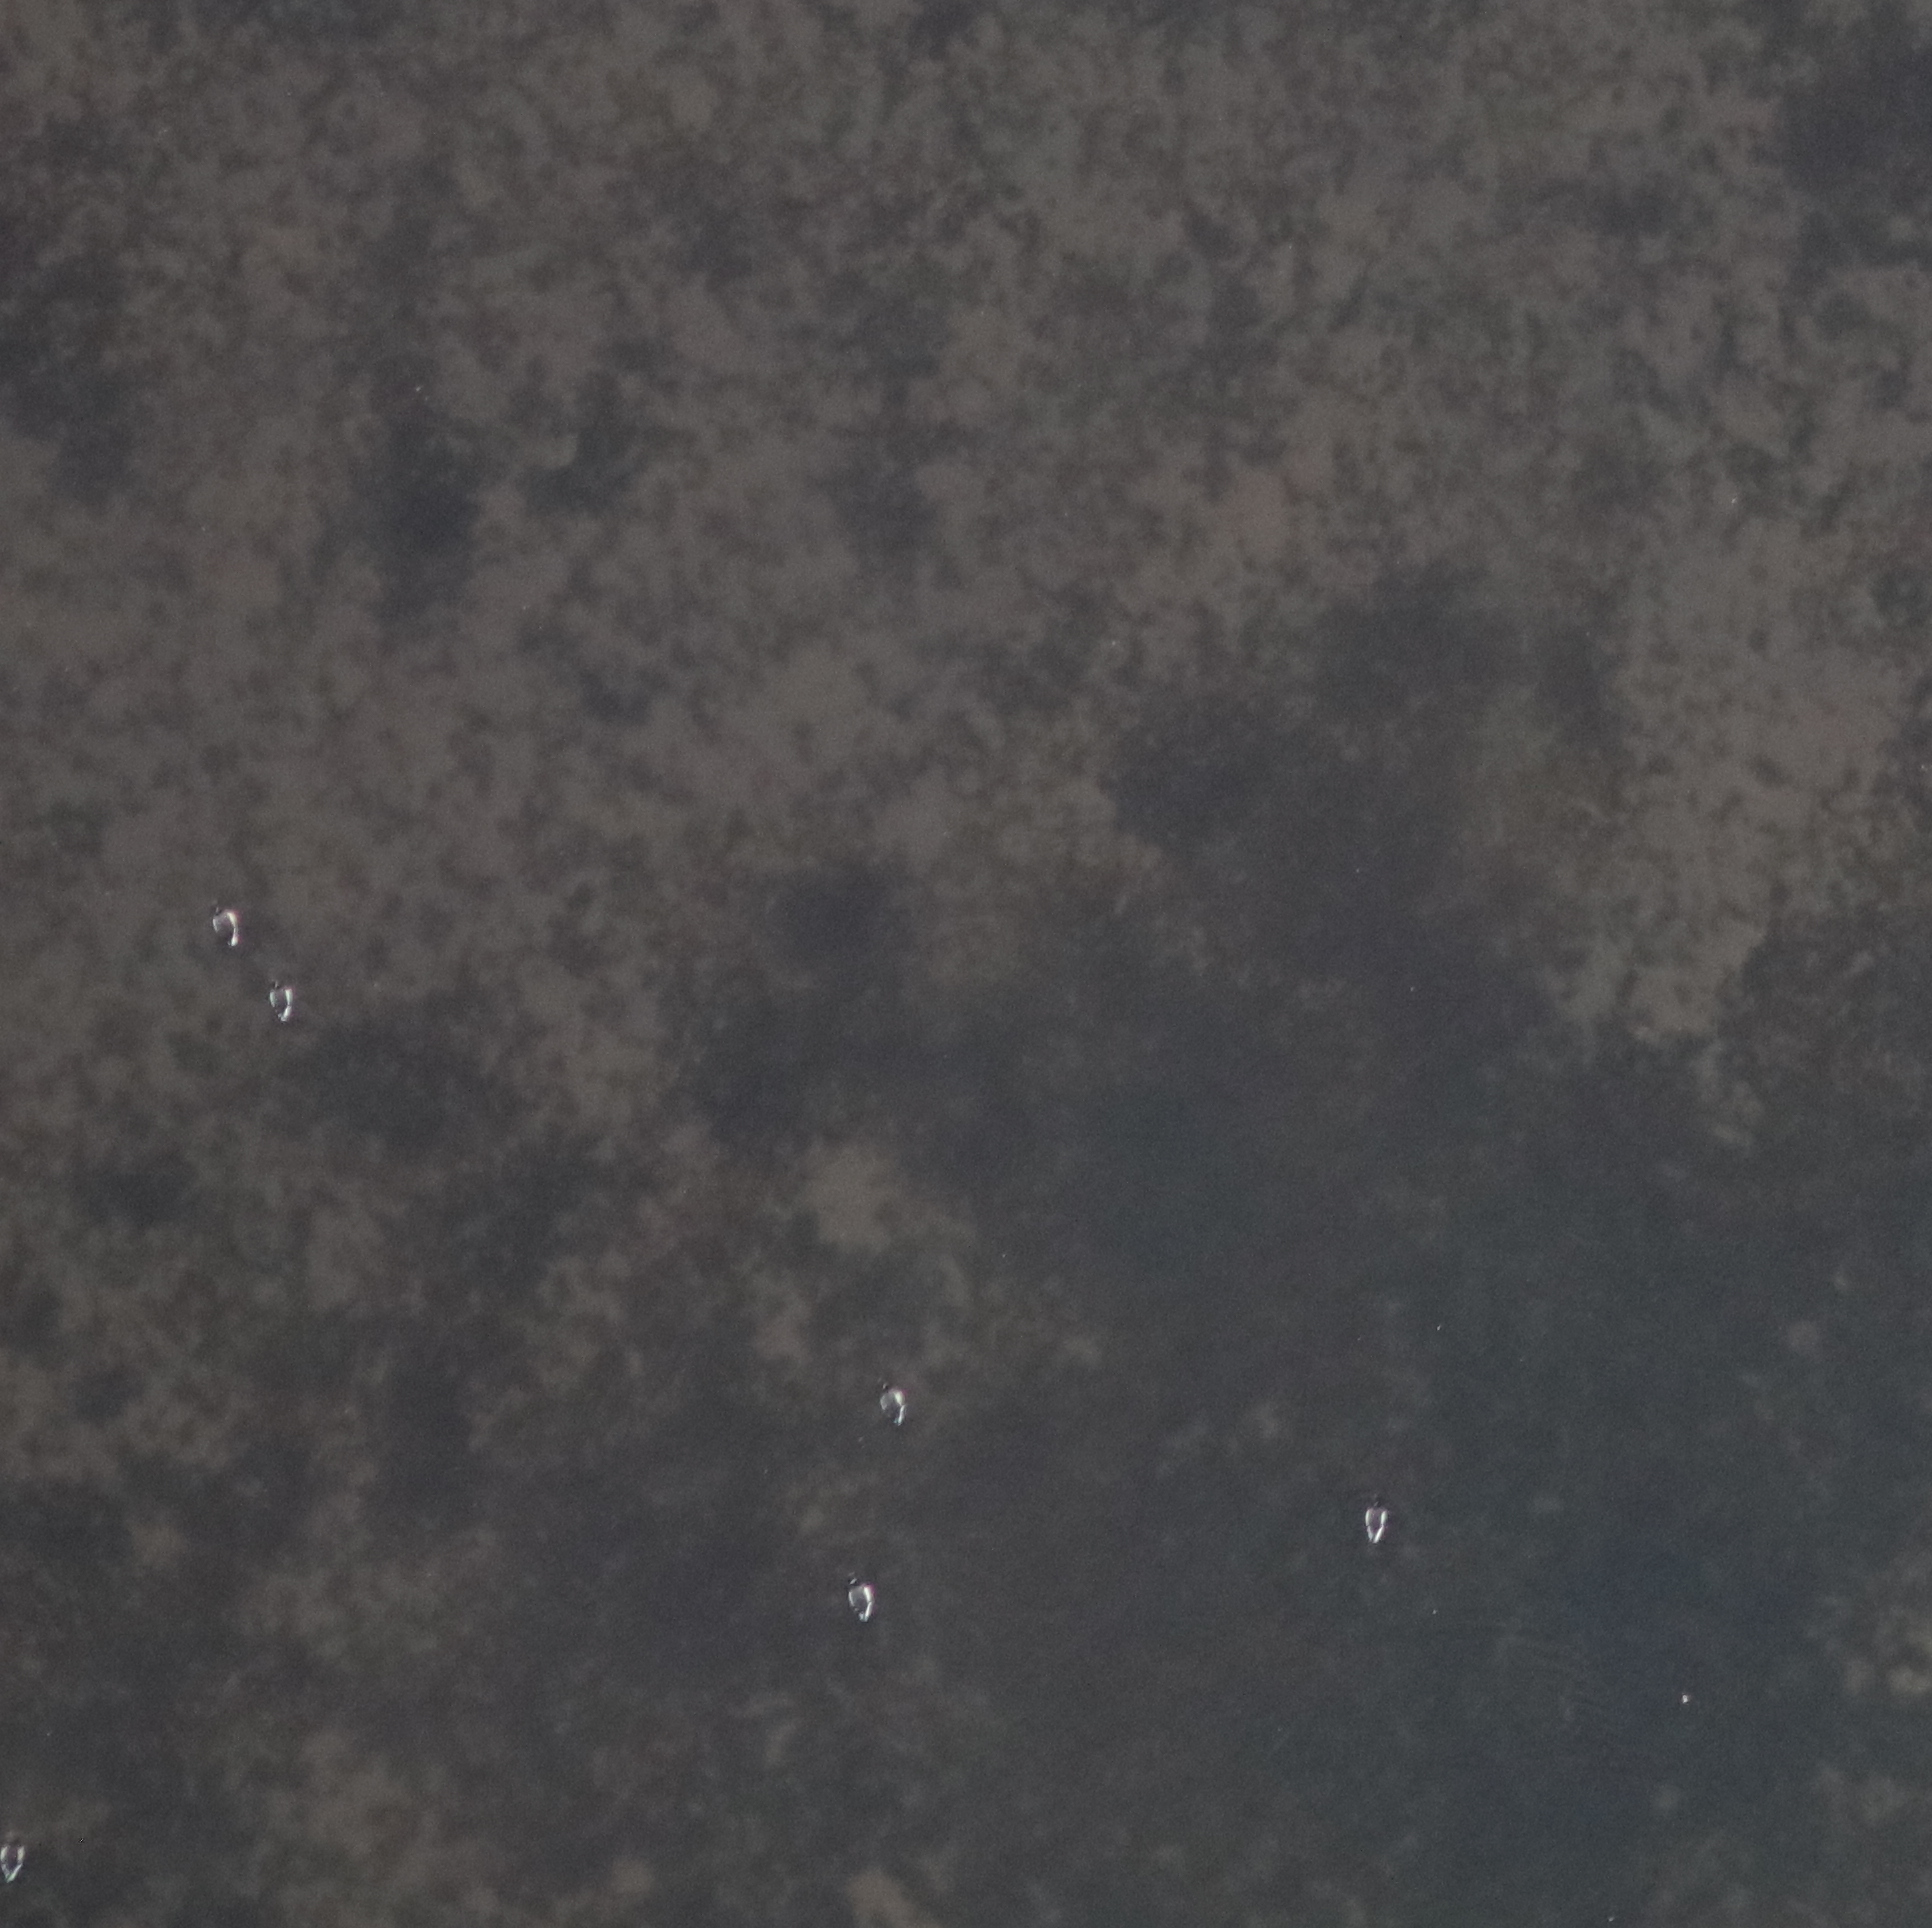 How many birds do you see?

6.